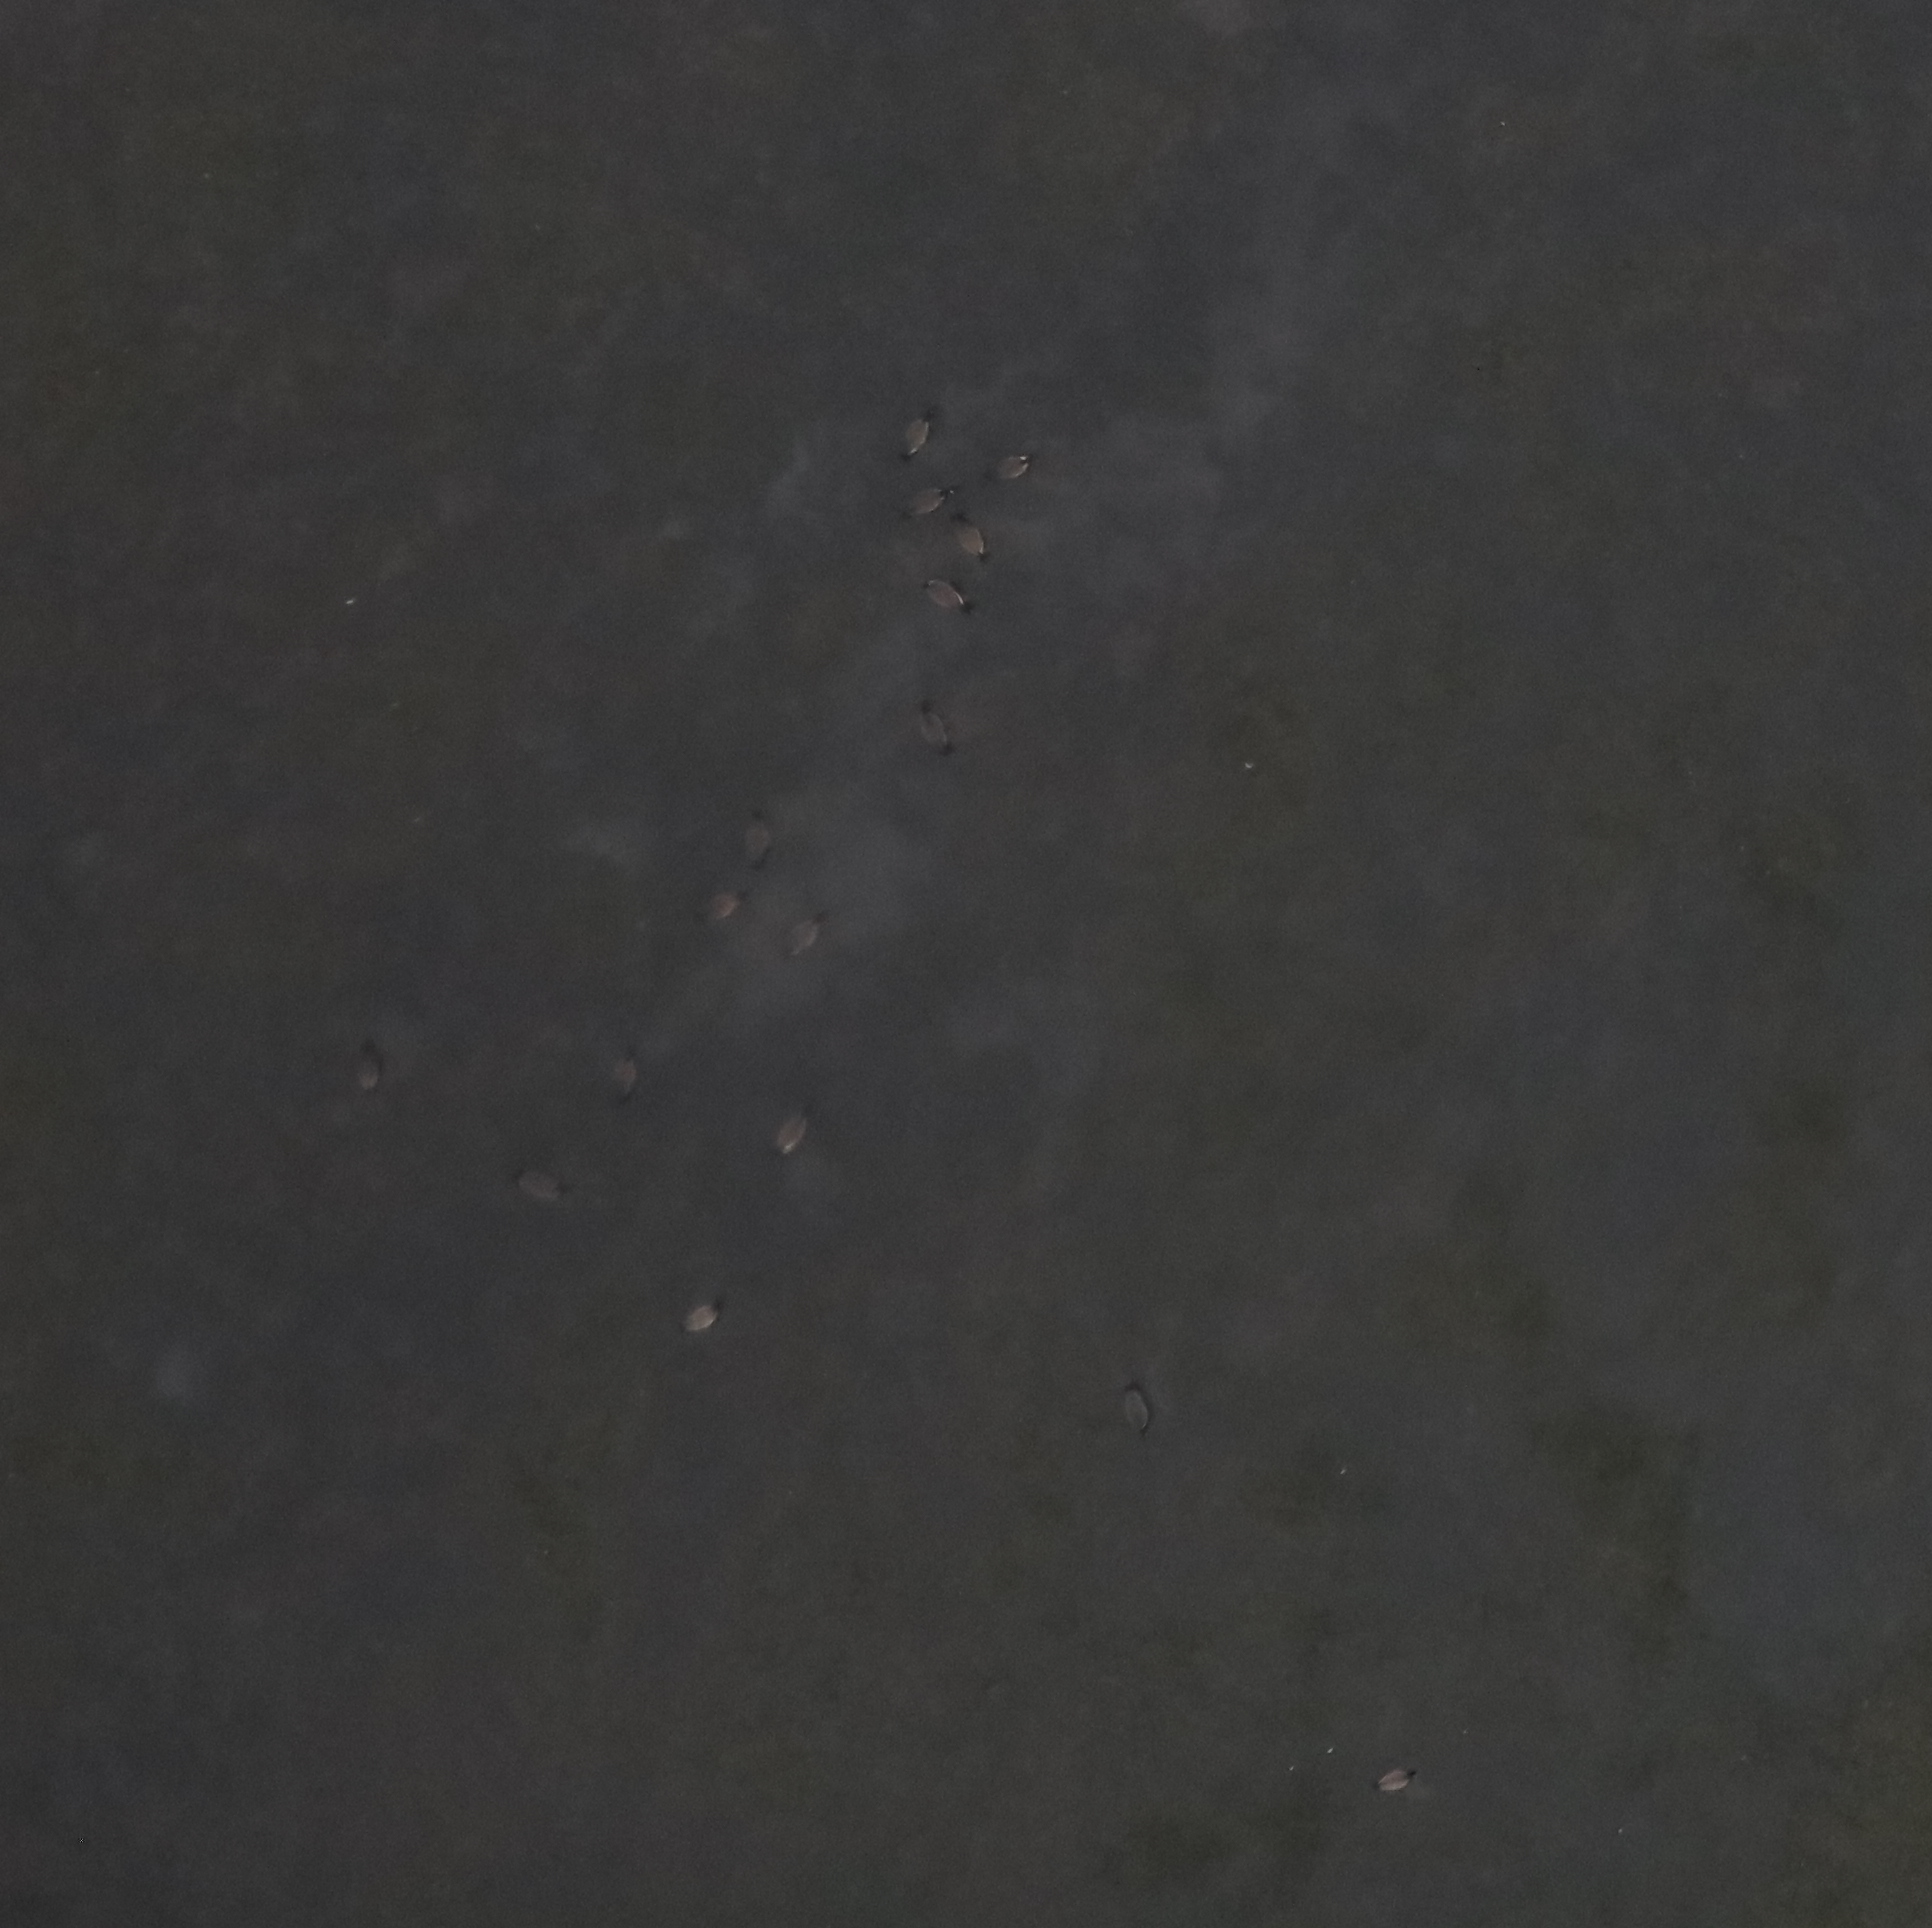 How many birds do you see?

16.